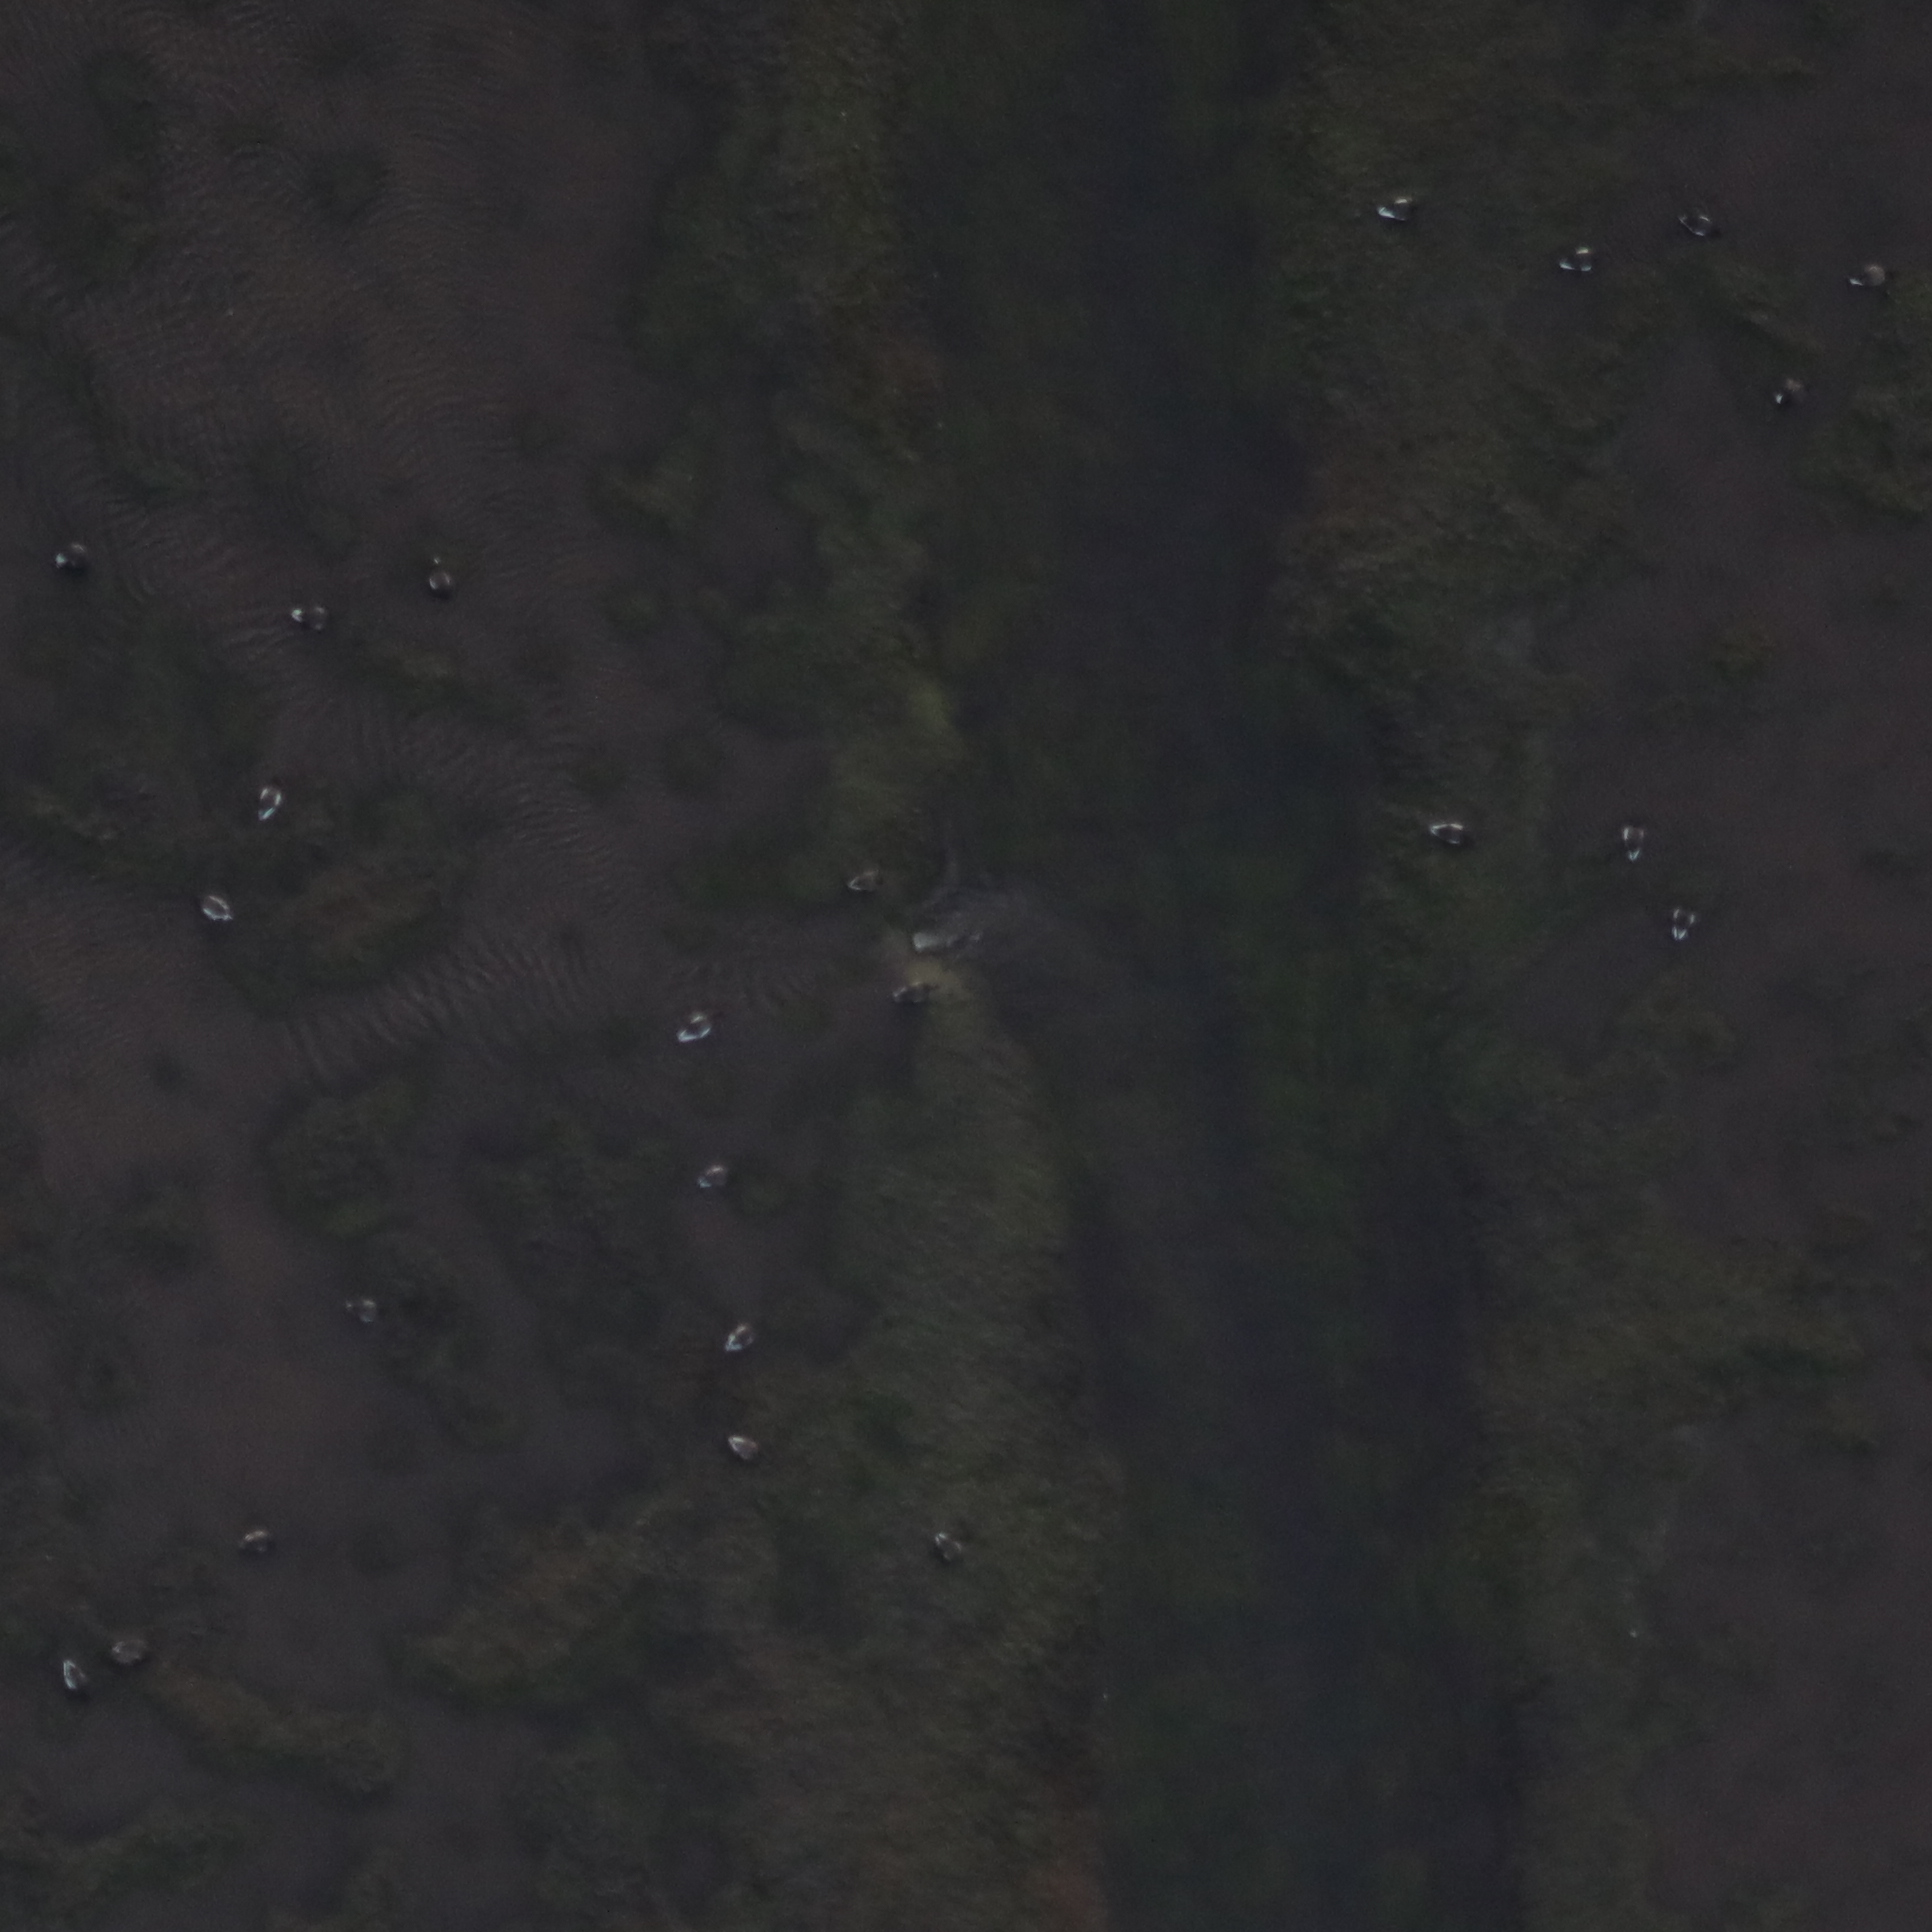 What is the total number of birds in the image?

24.